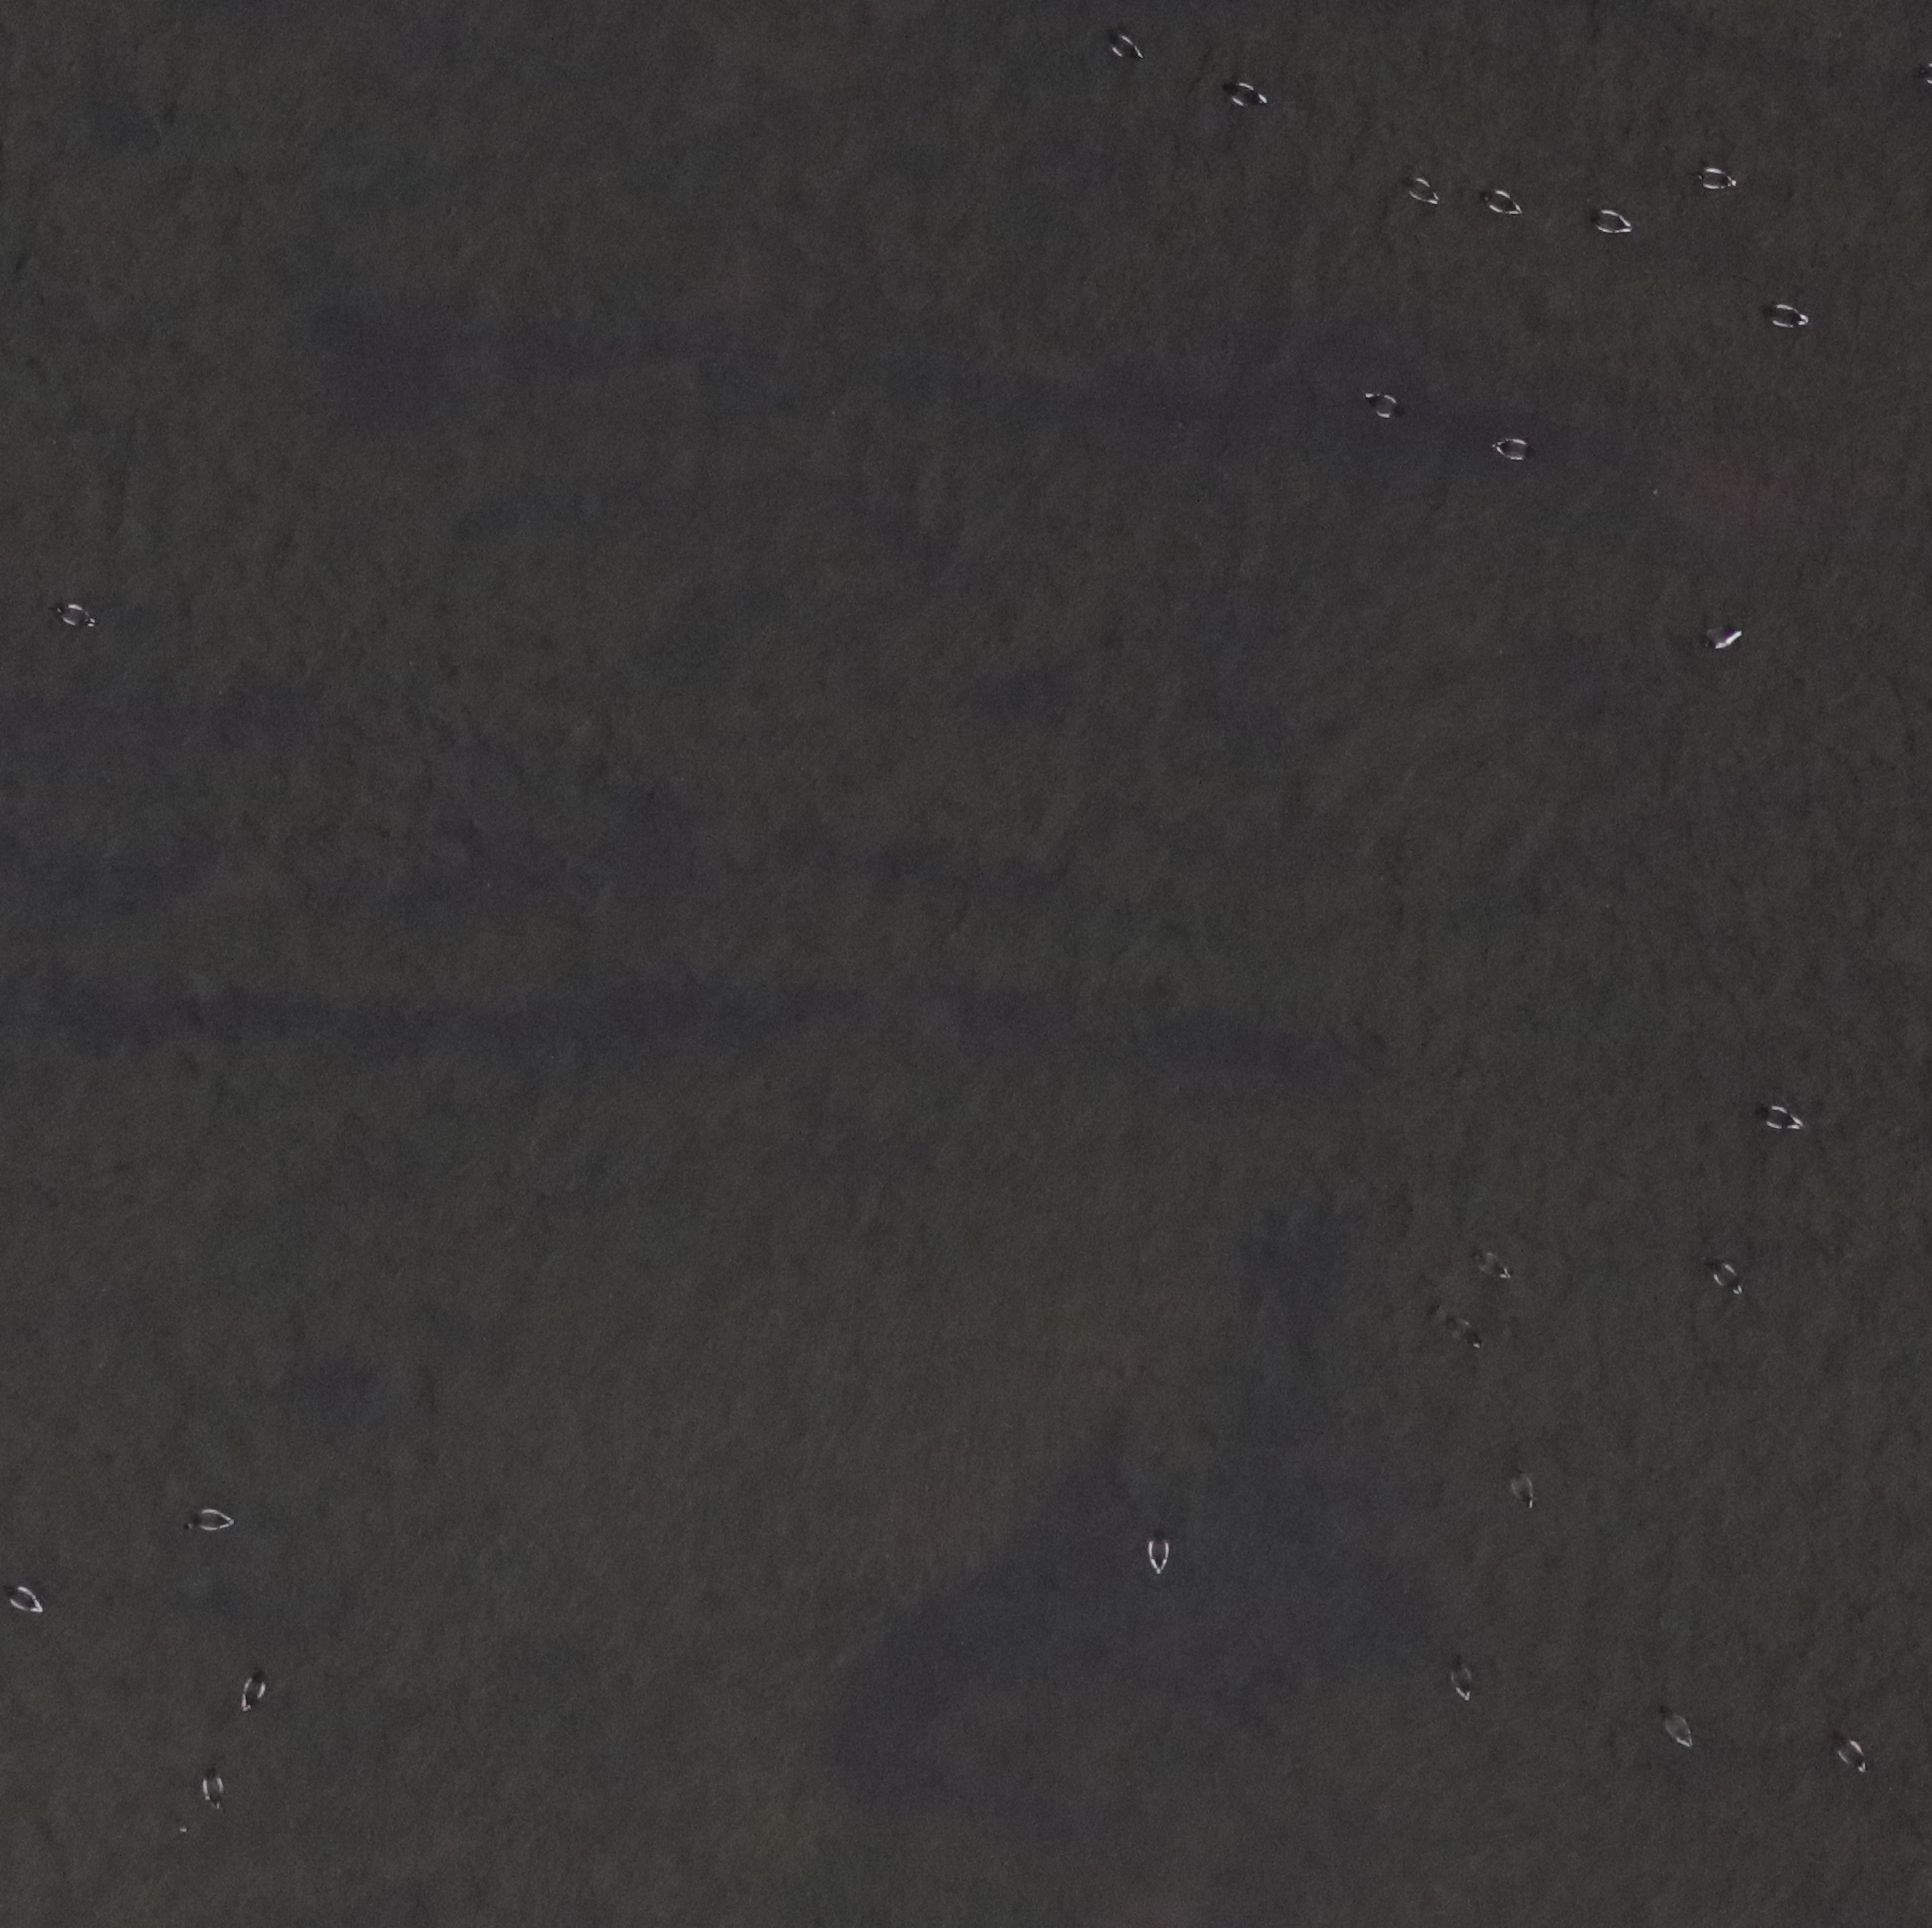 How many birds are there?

24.